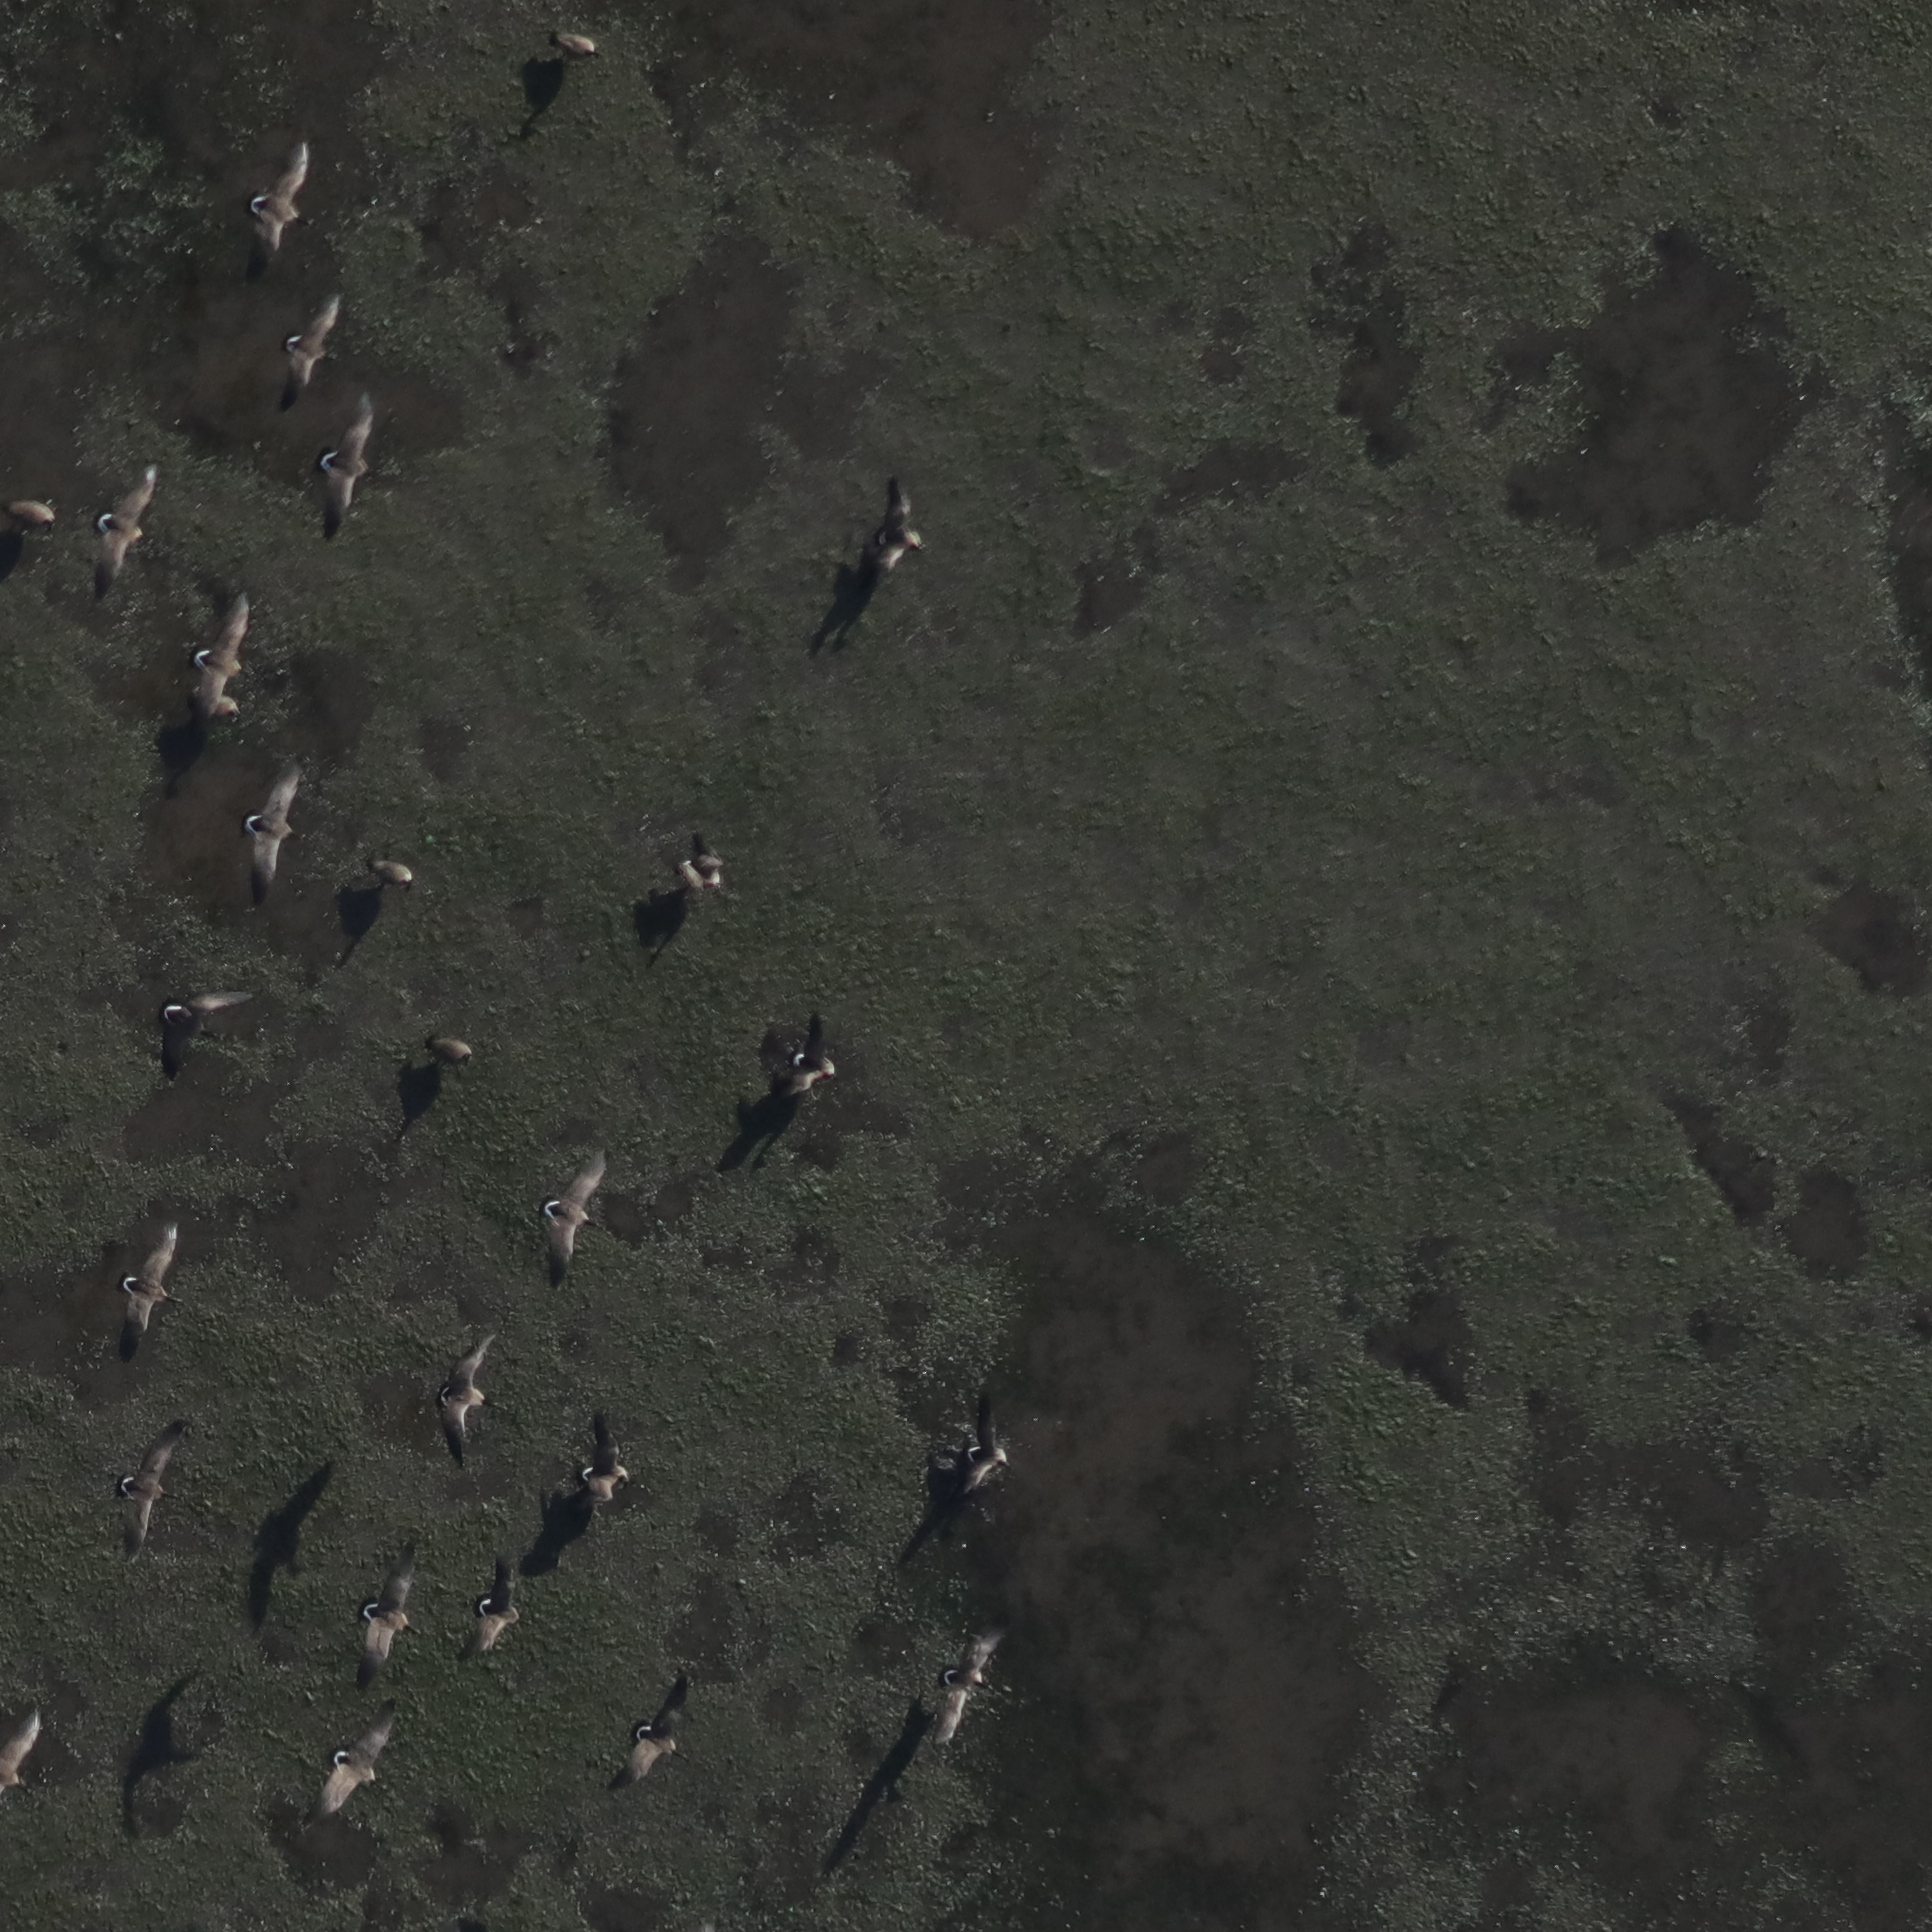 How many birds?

26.